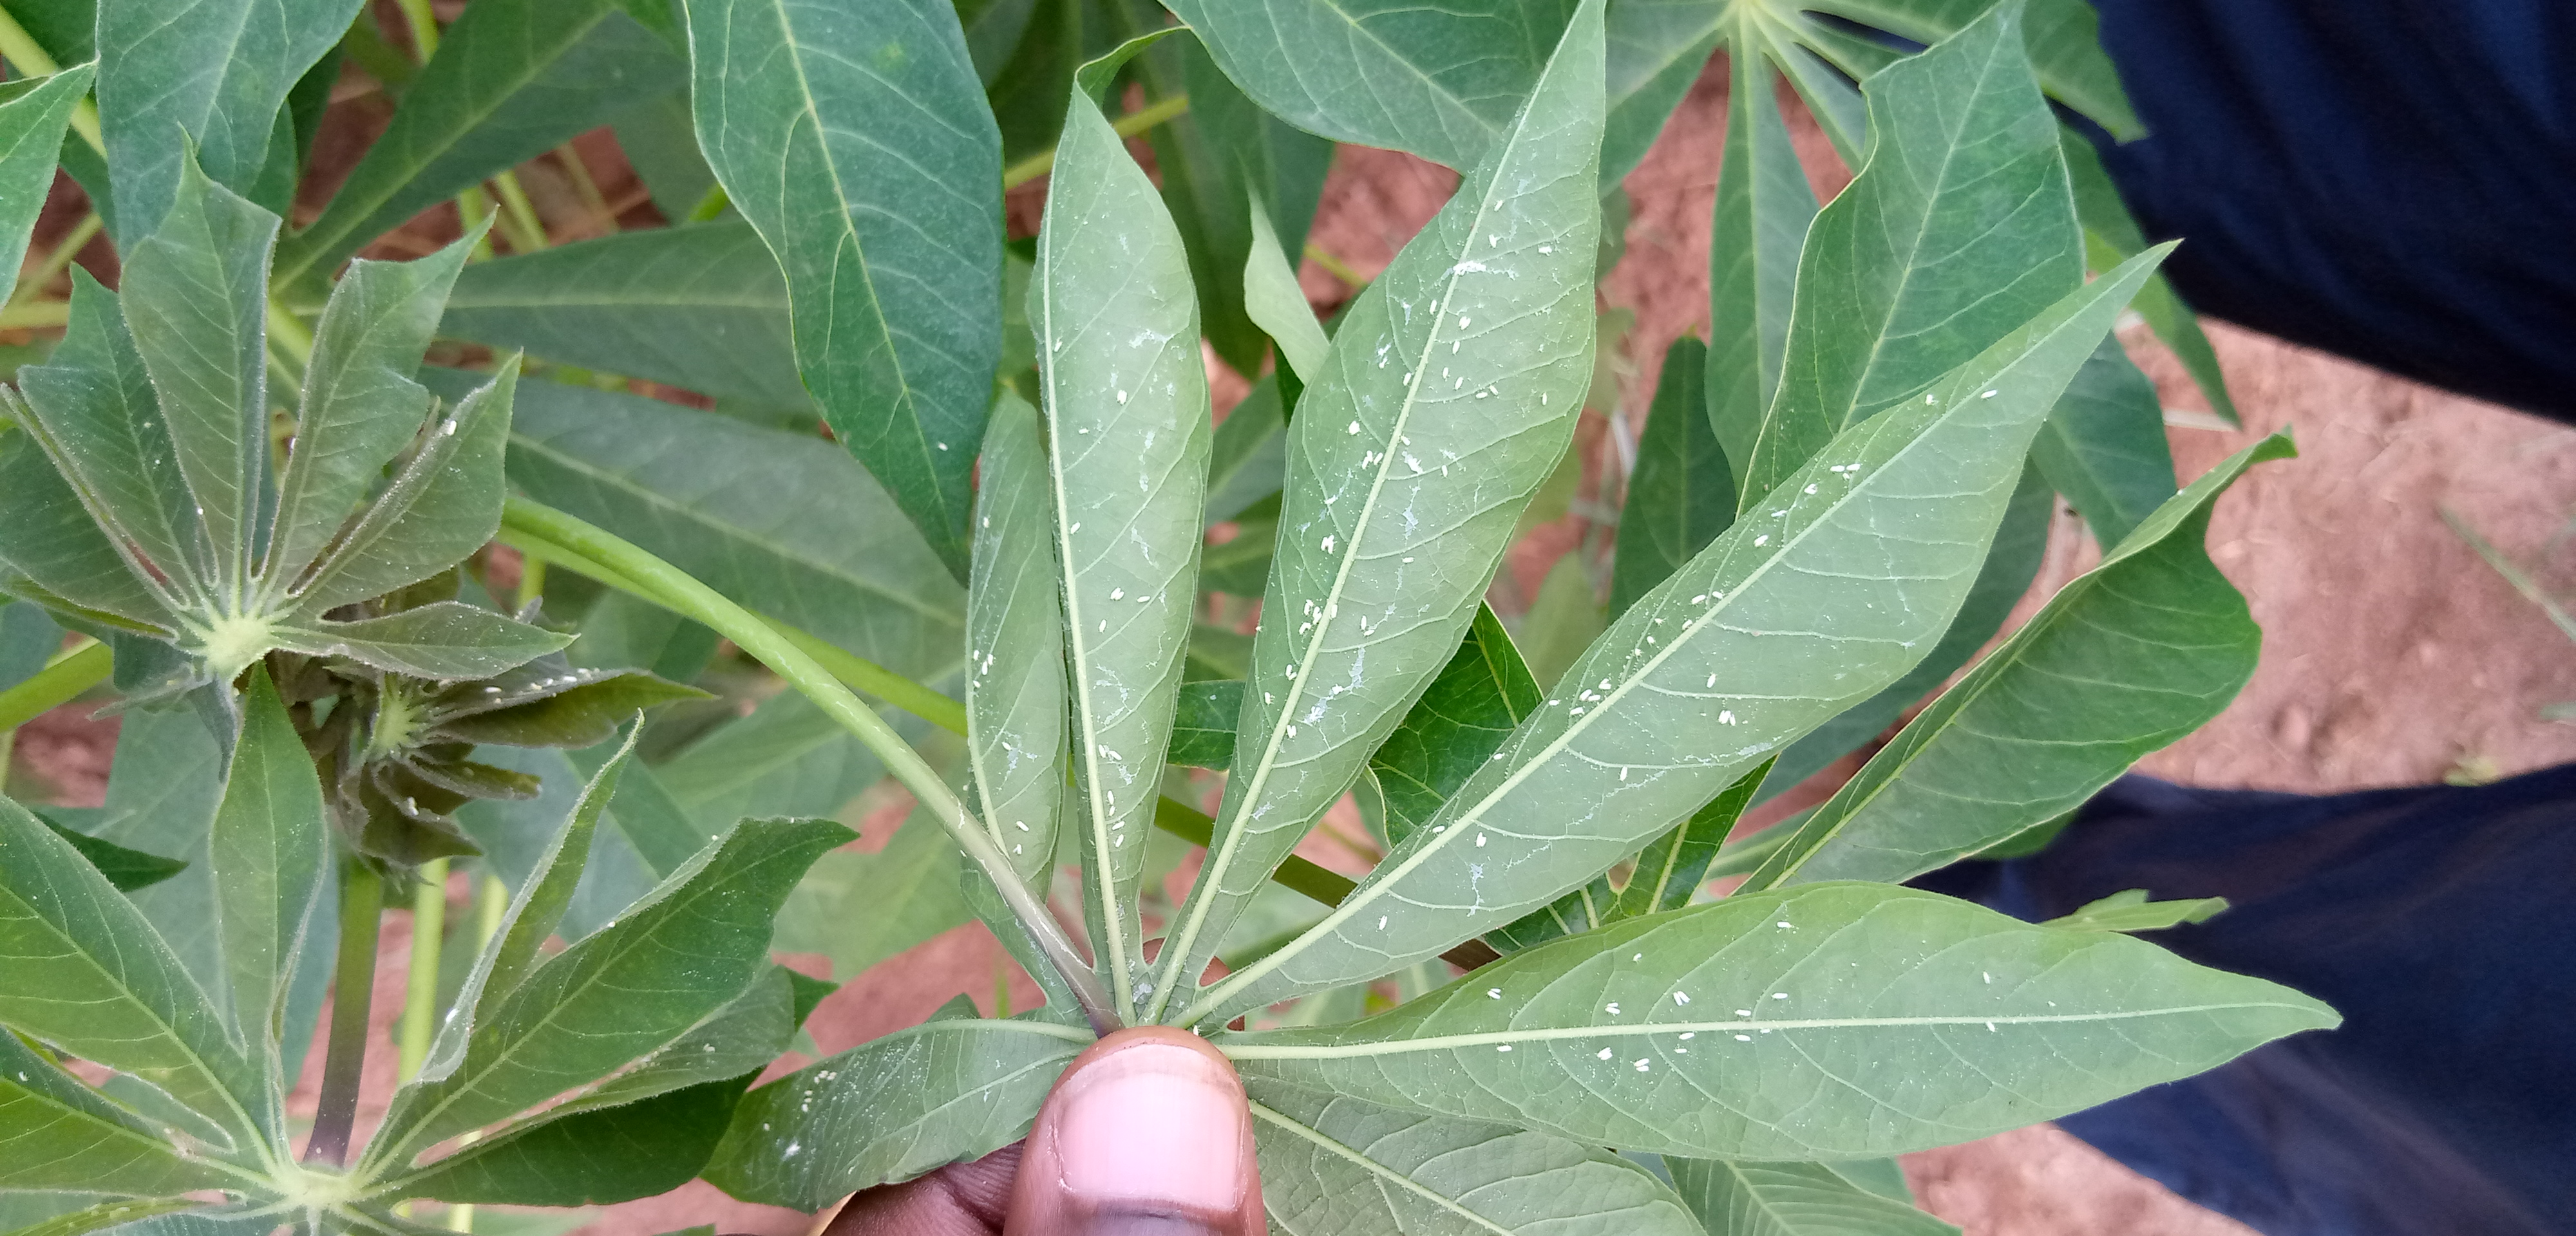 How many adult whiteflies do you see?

135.